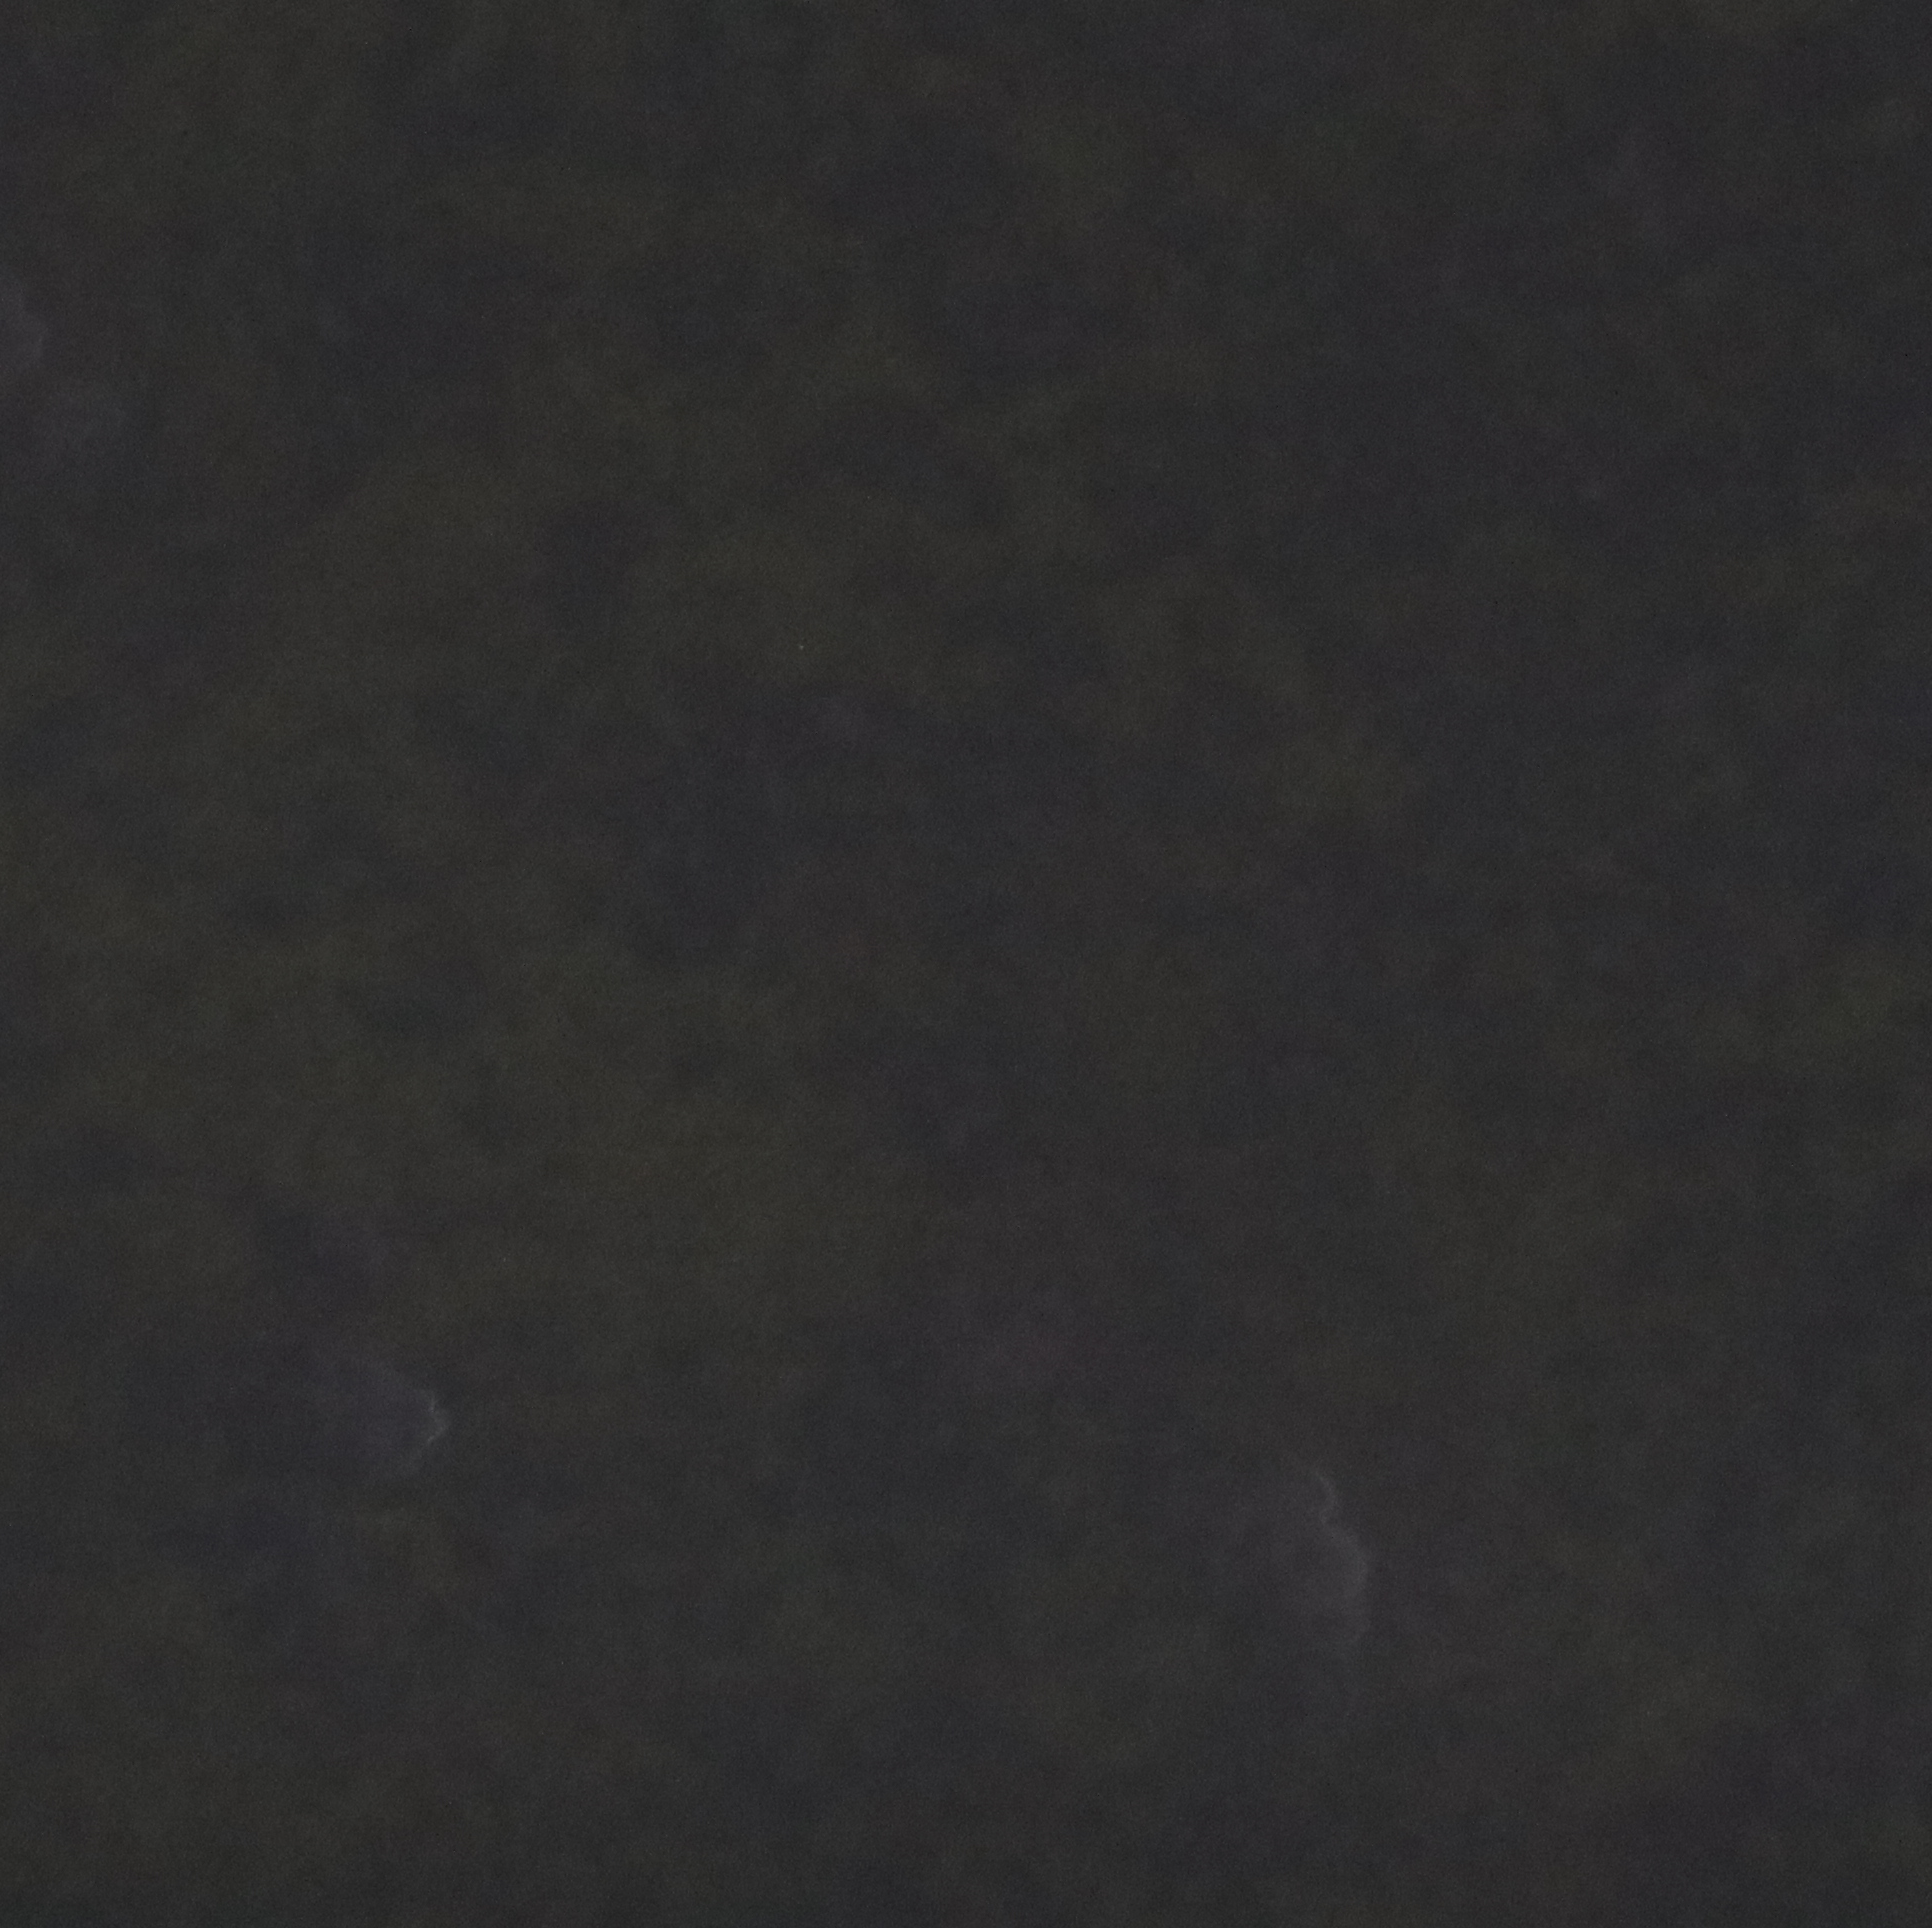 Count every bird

0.